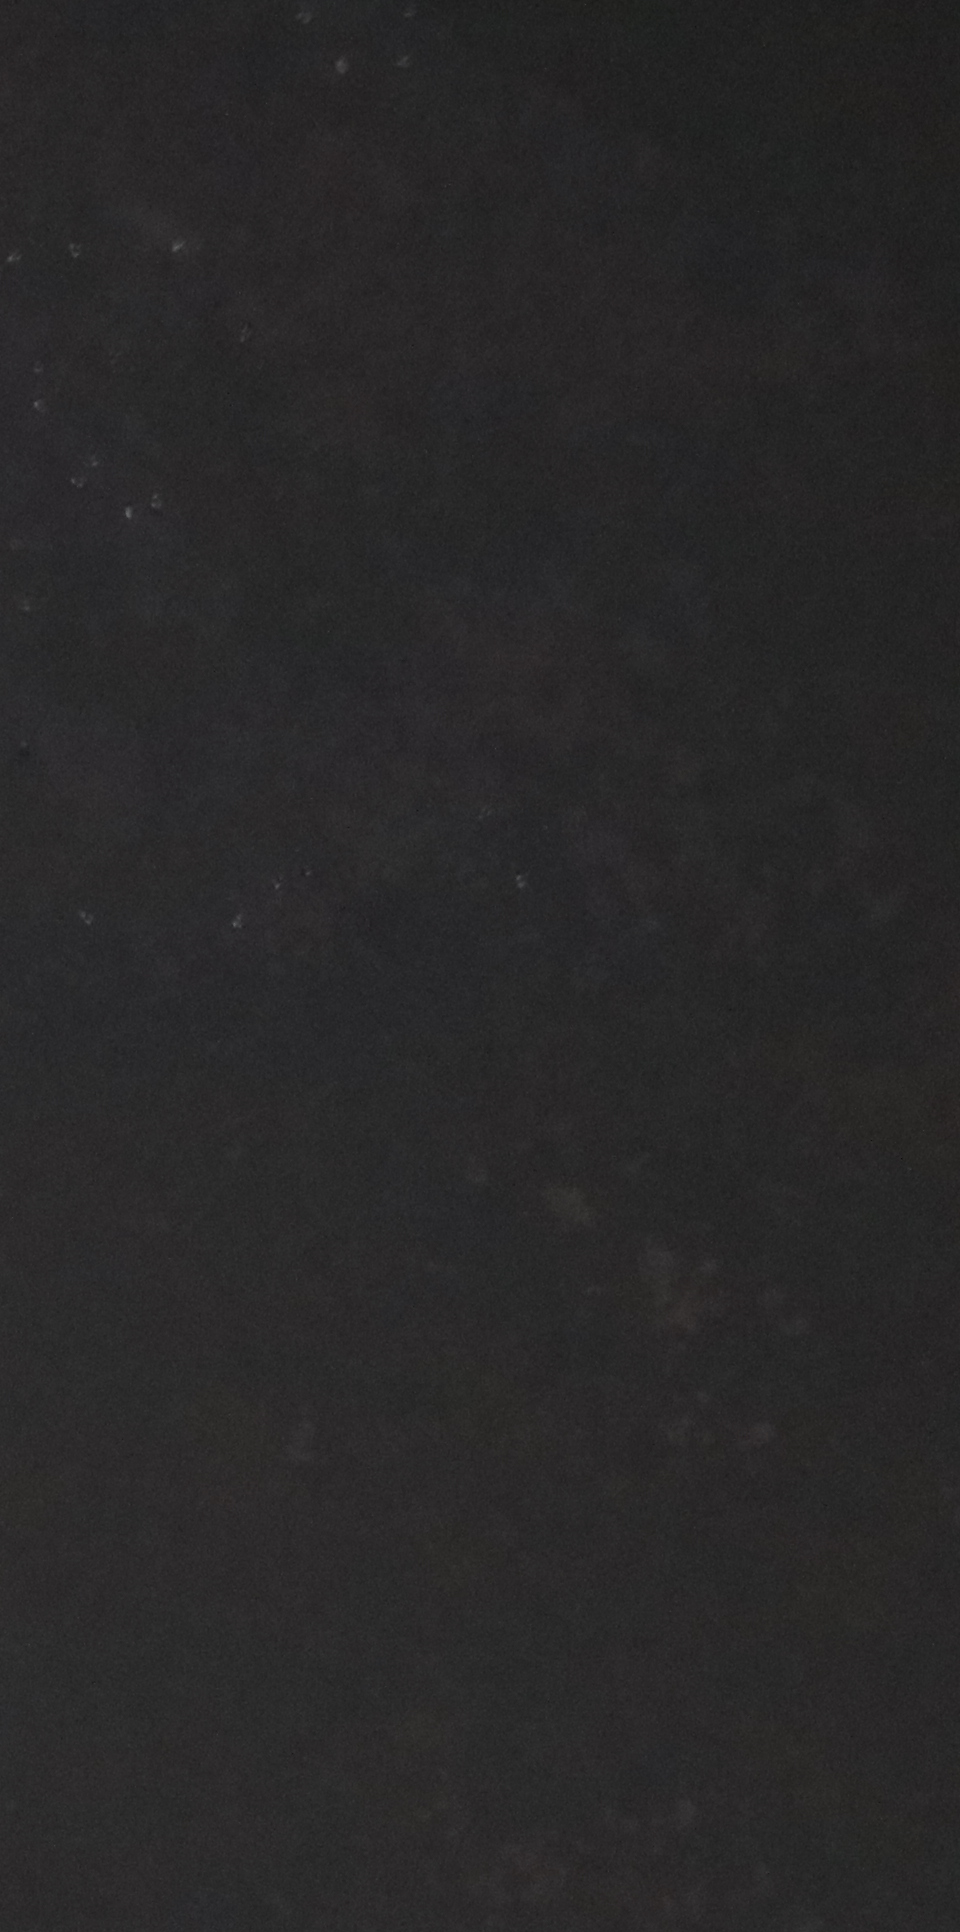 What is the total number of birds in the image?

24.